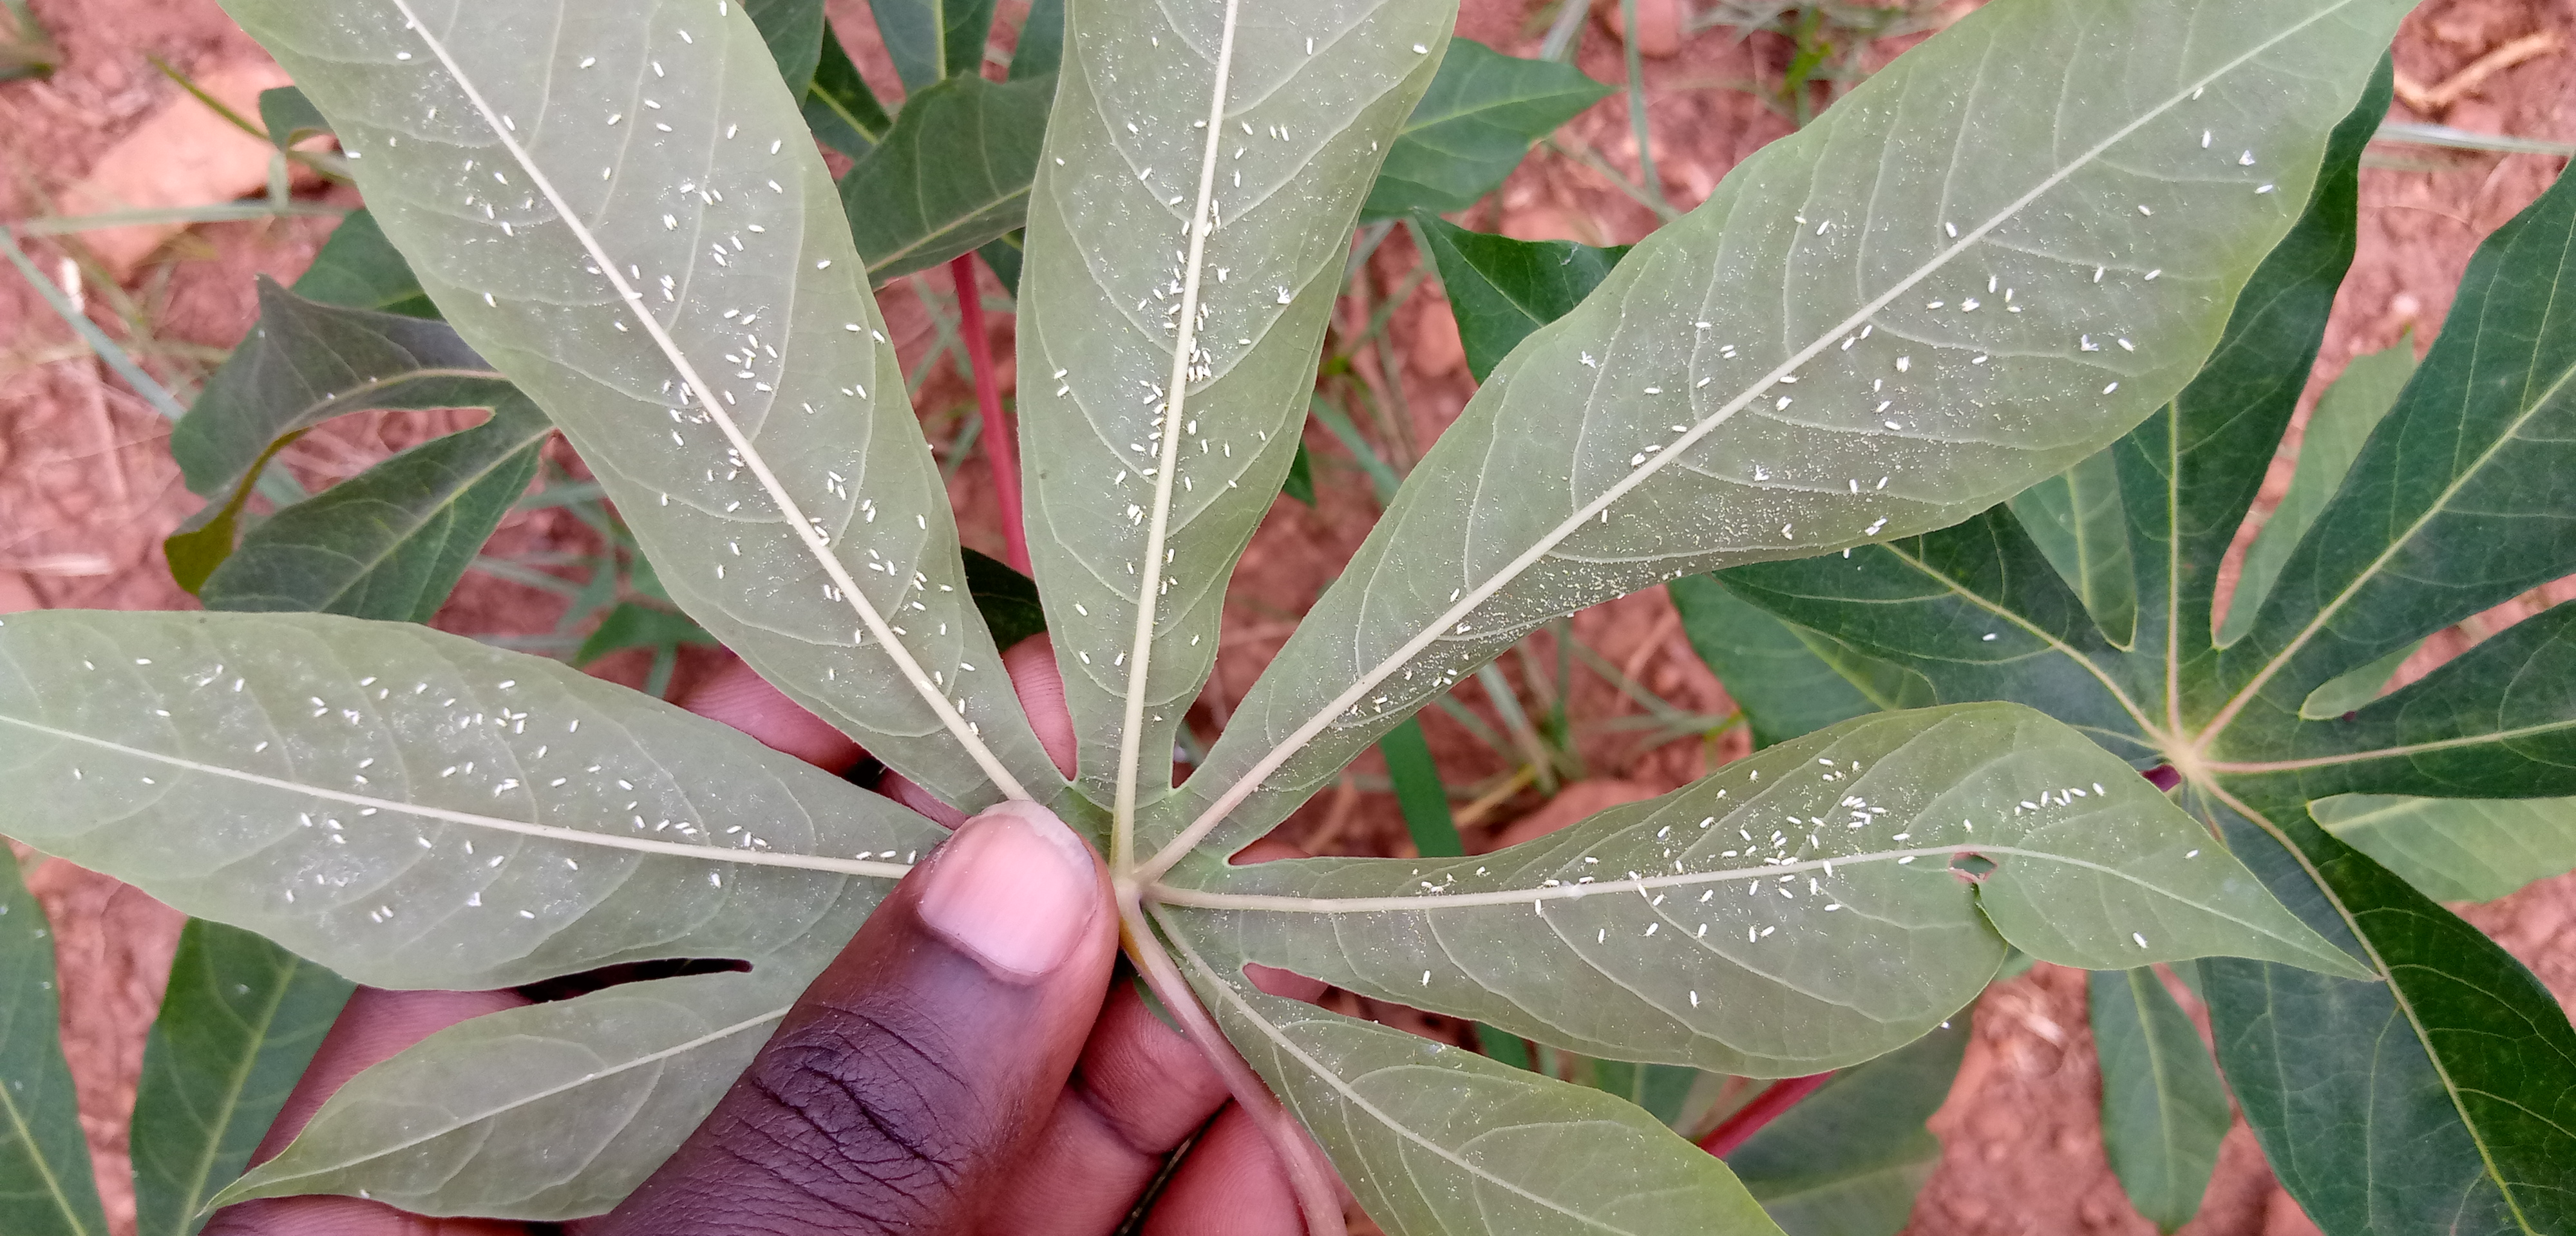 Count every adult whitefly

310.